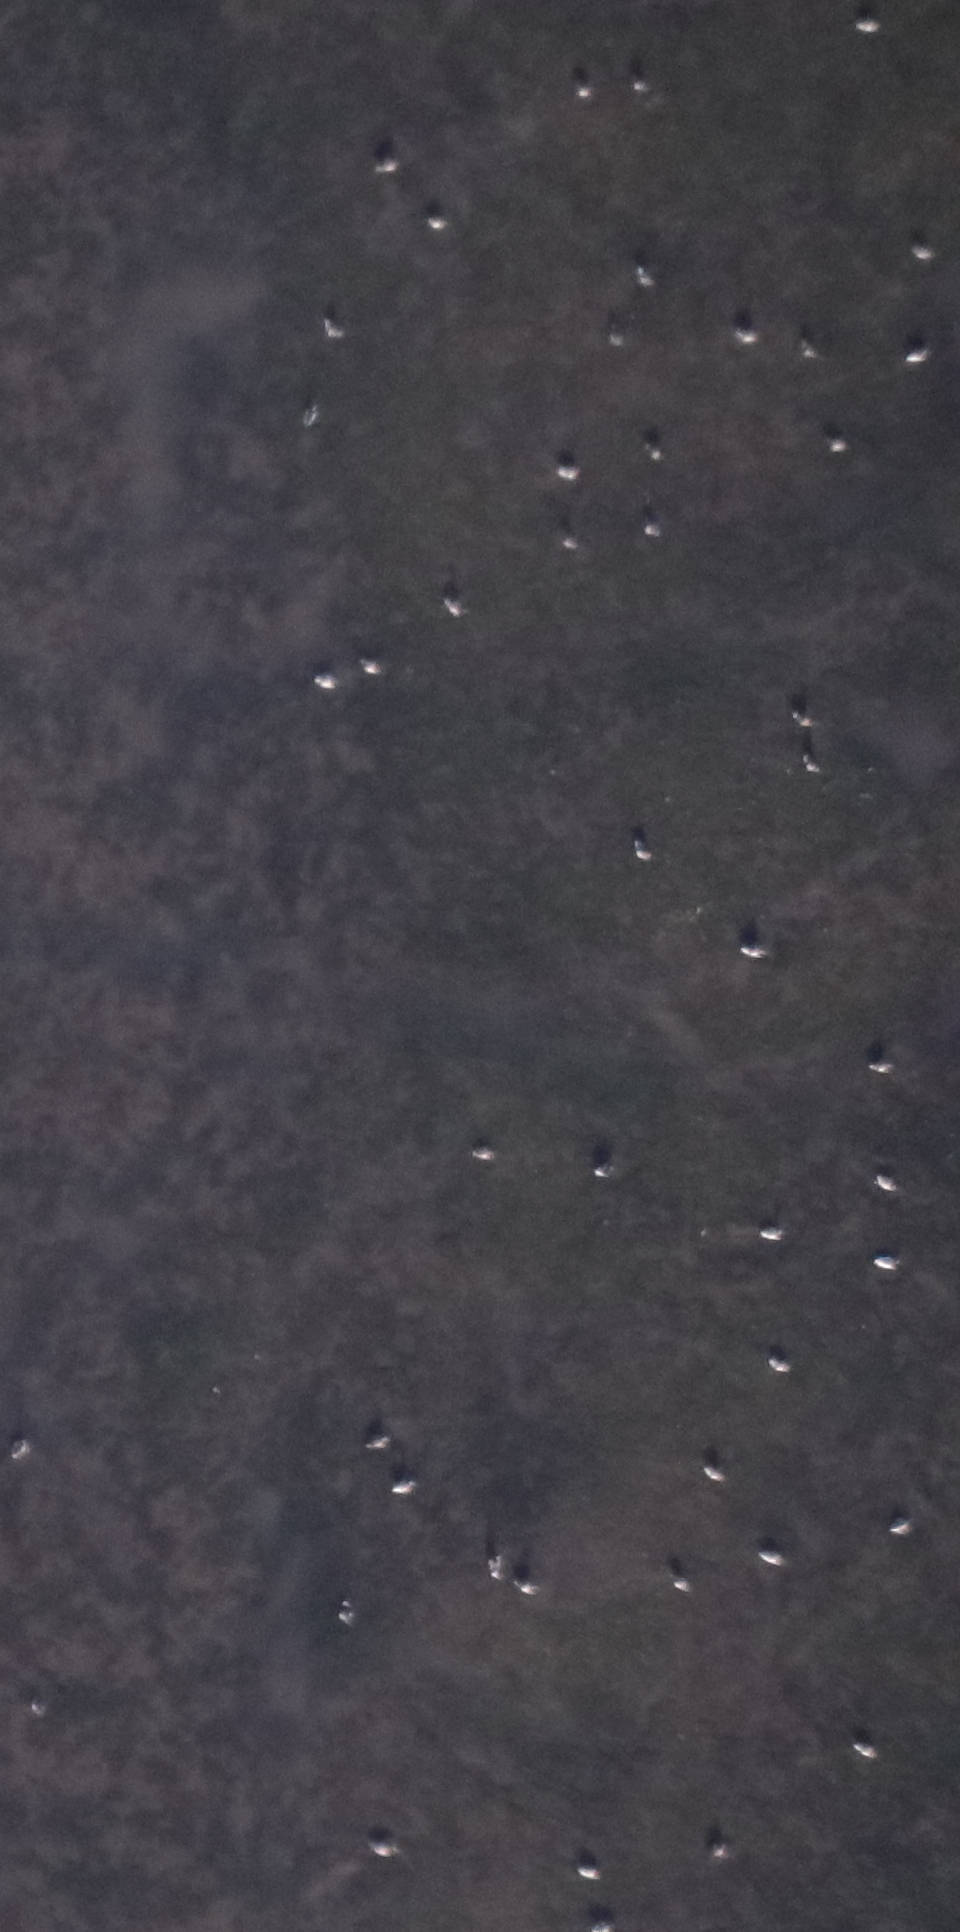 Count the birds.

47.